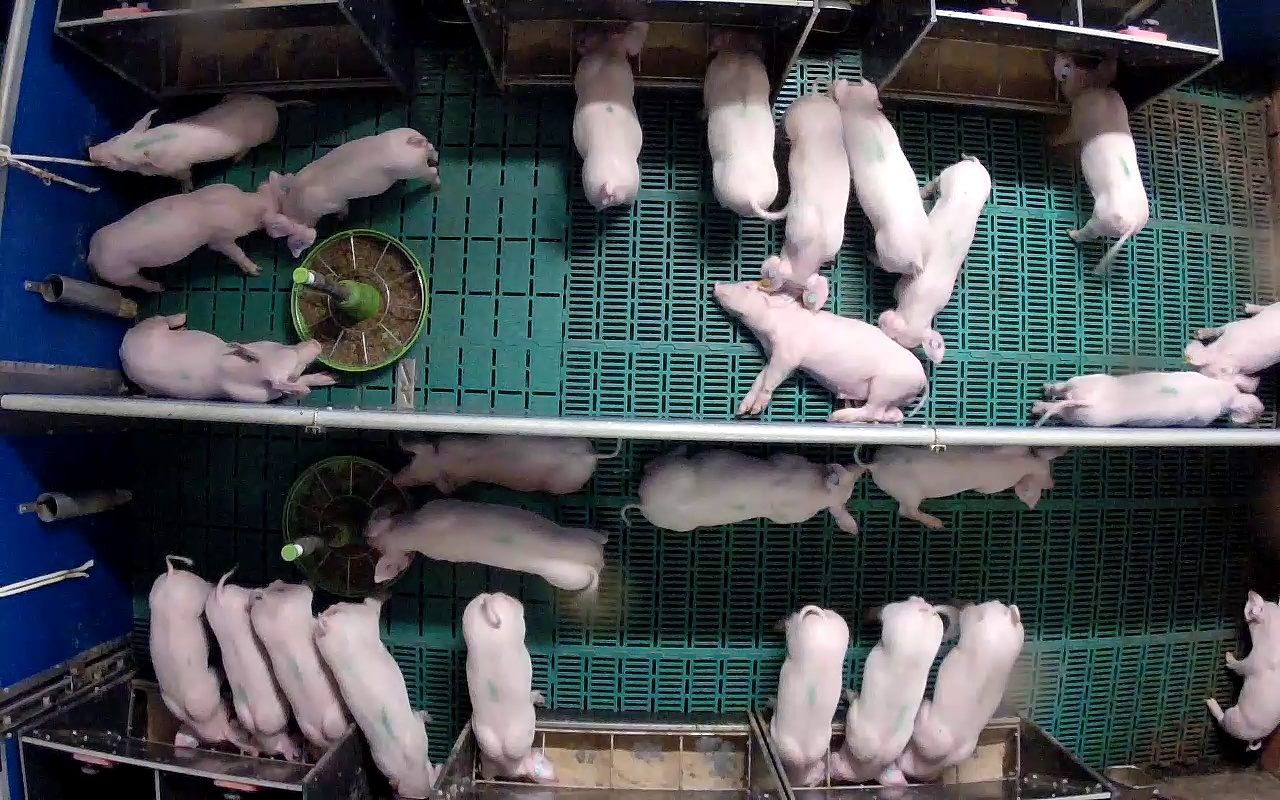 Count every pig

26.